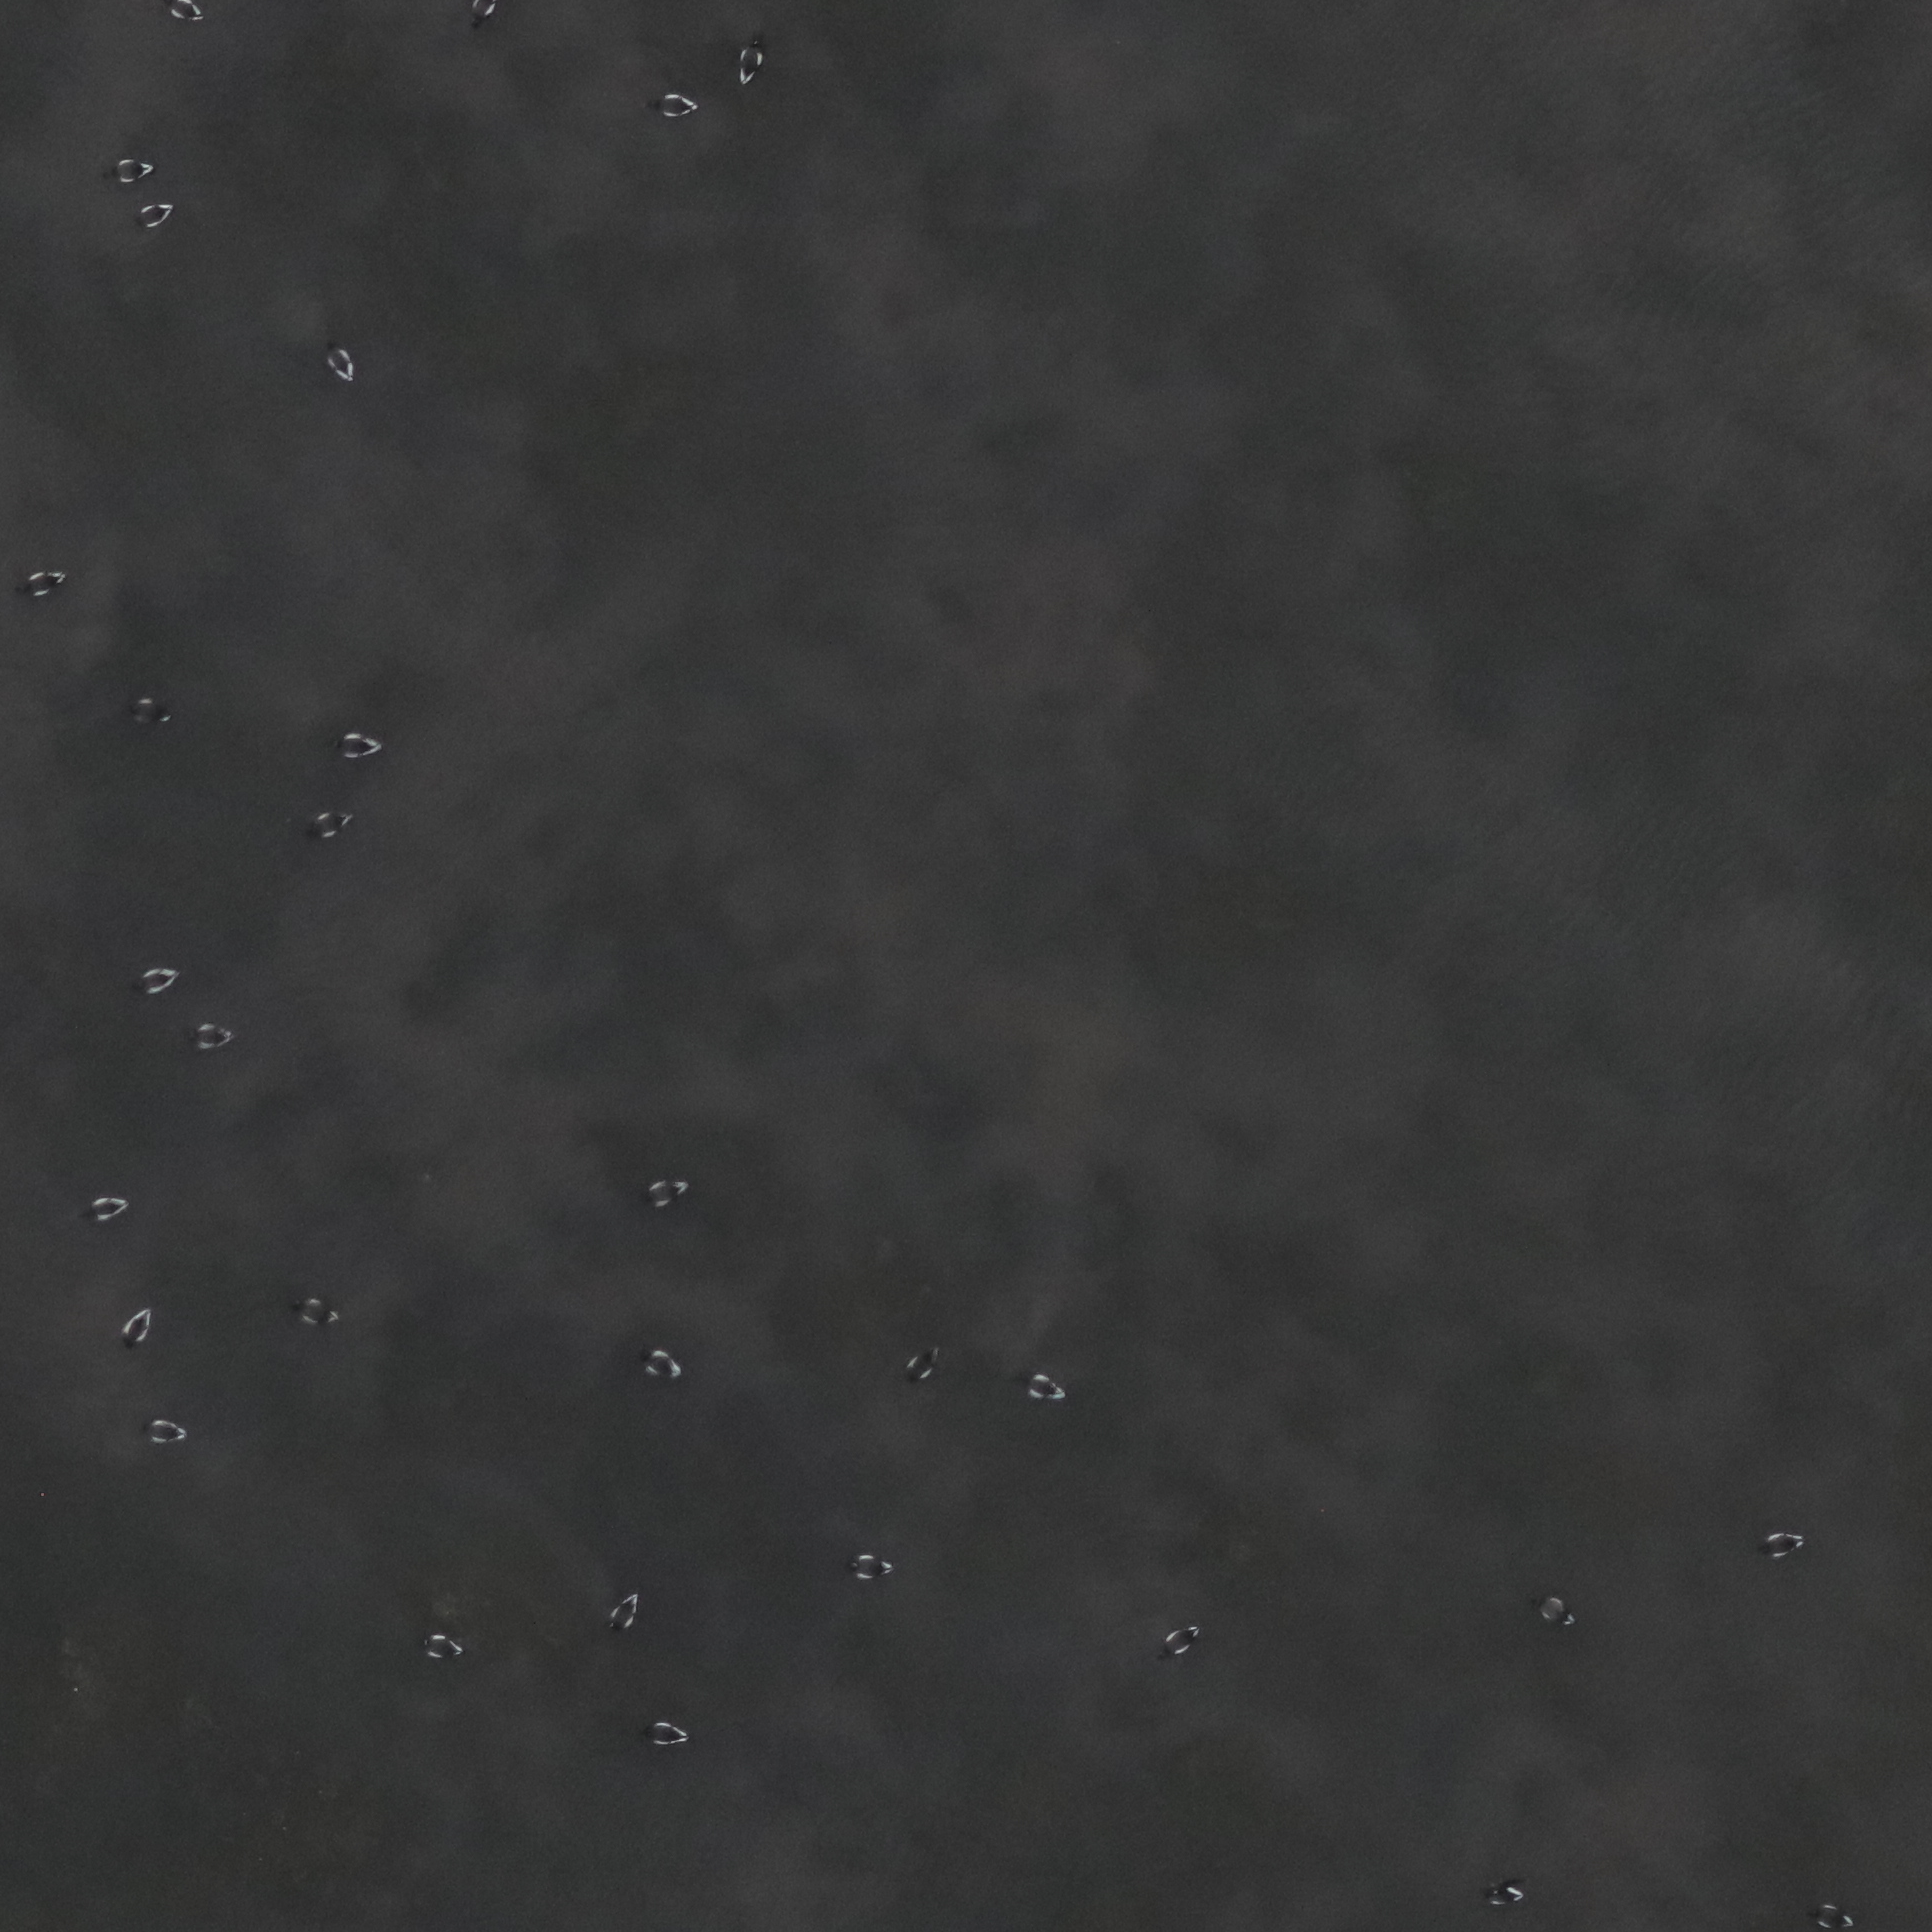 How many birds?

30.